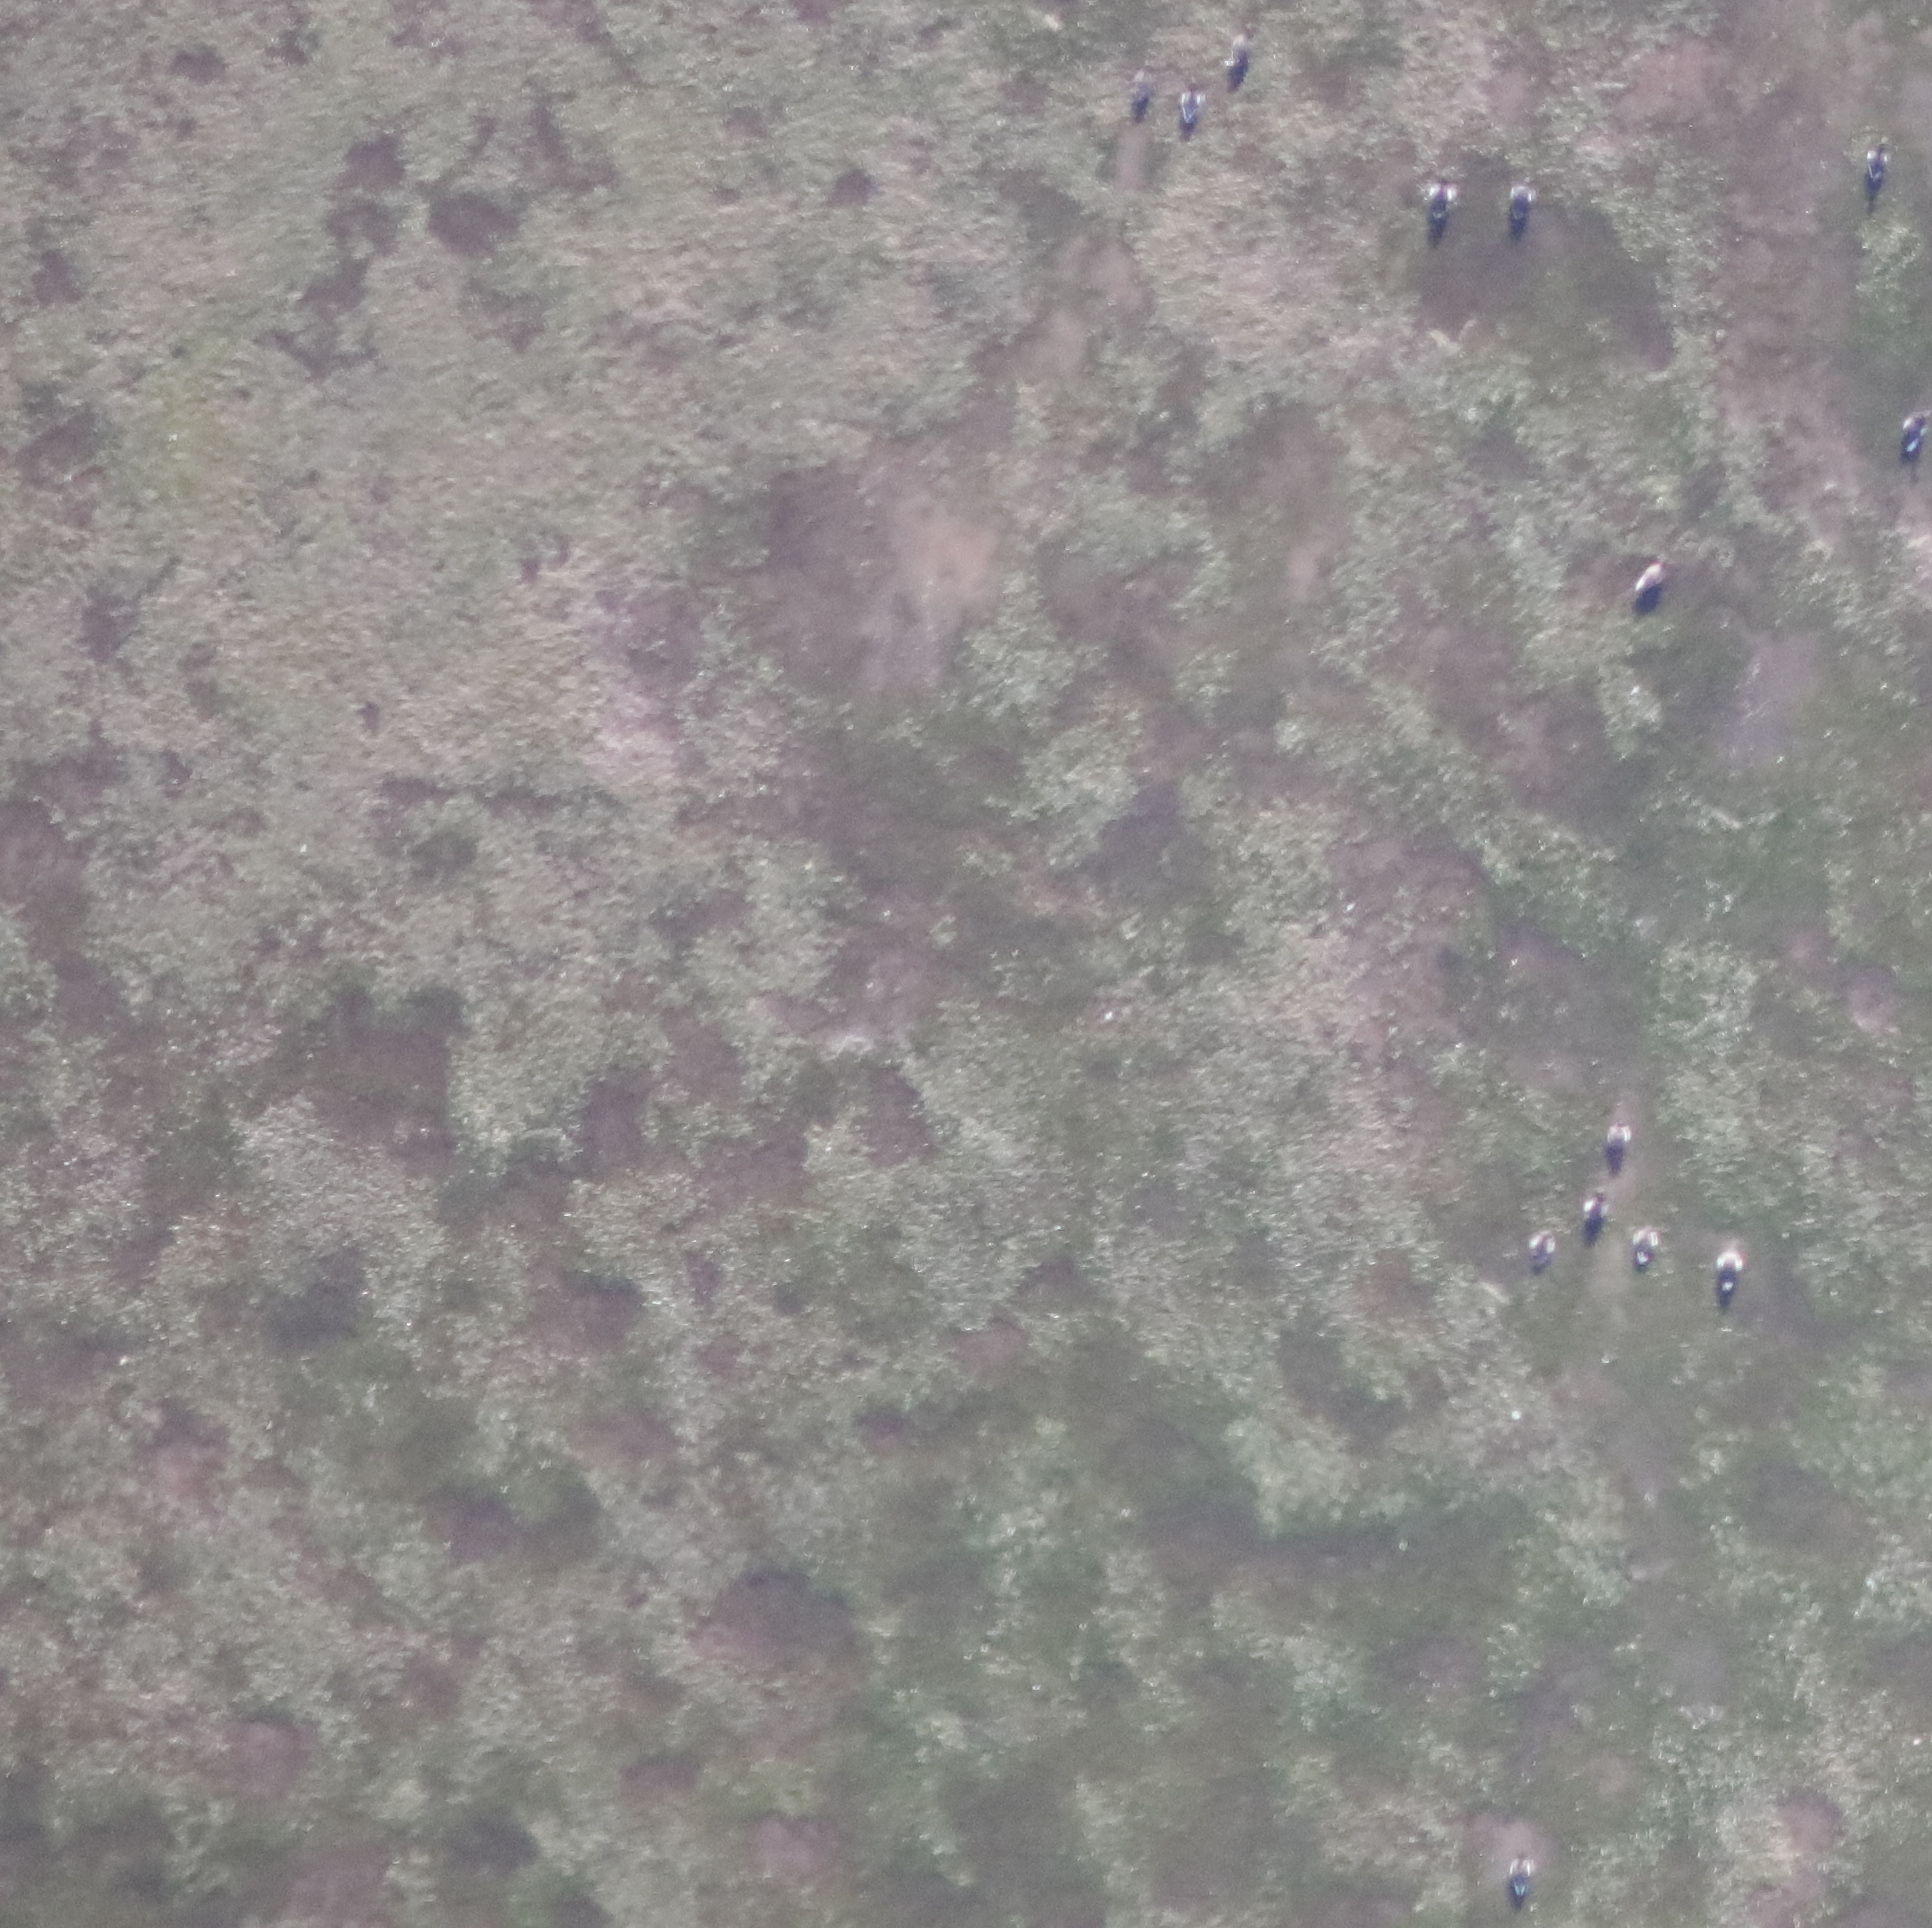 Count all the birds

14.